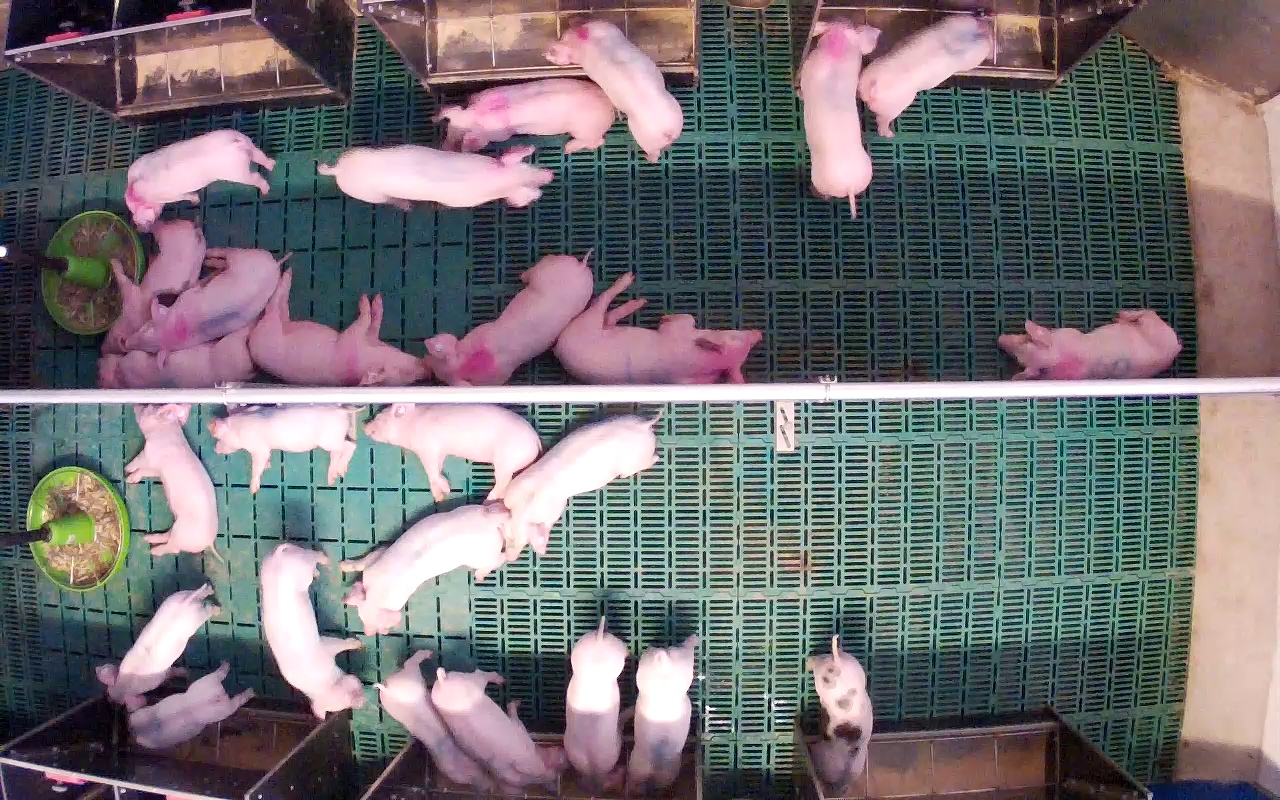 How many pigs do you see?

26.